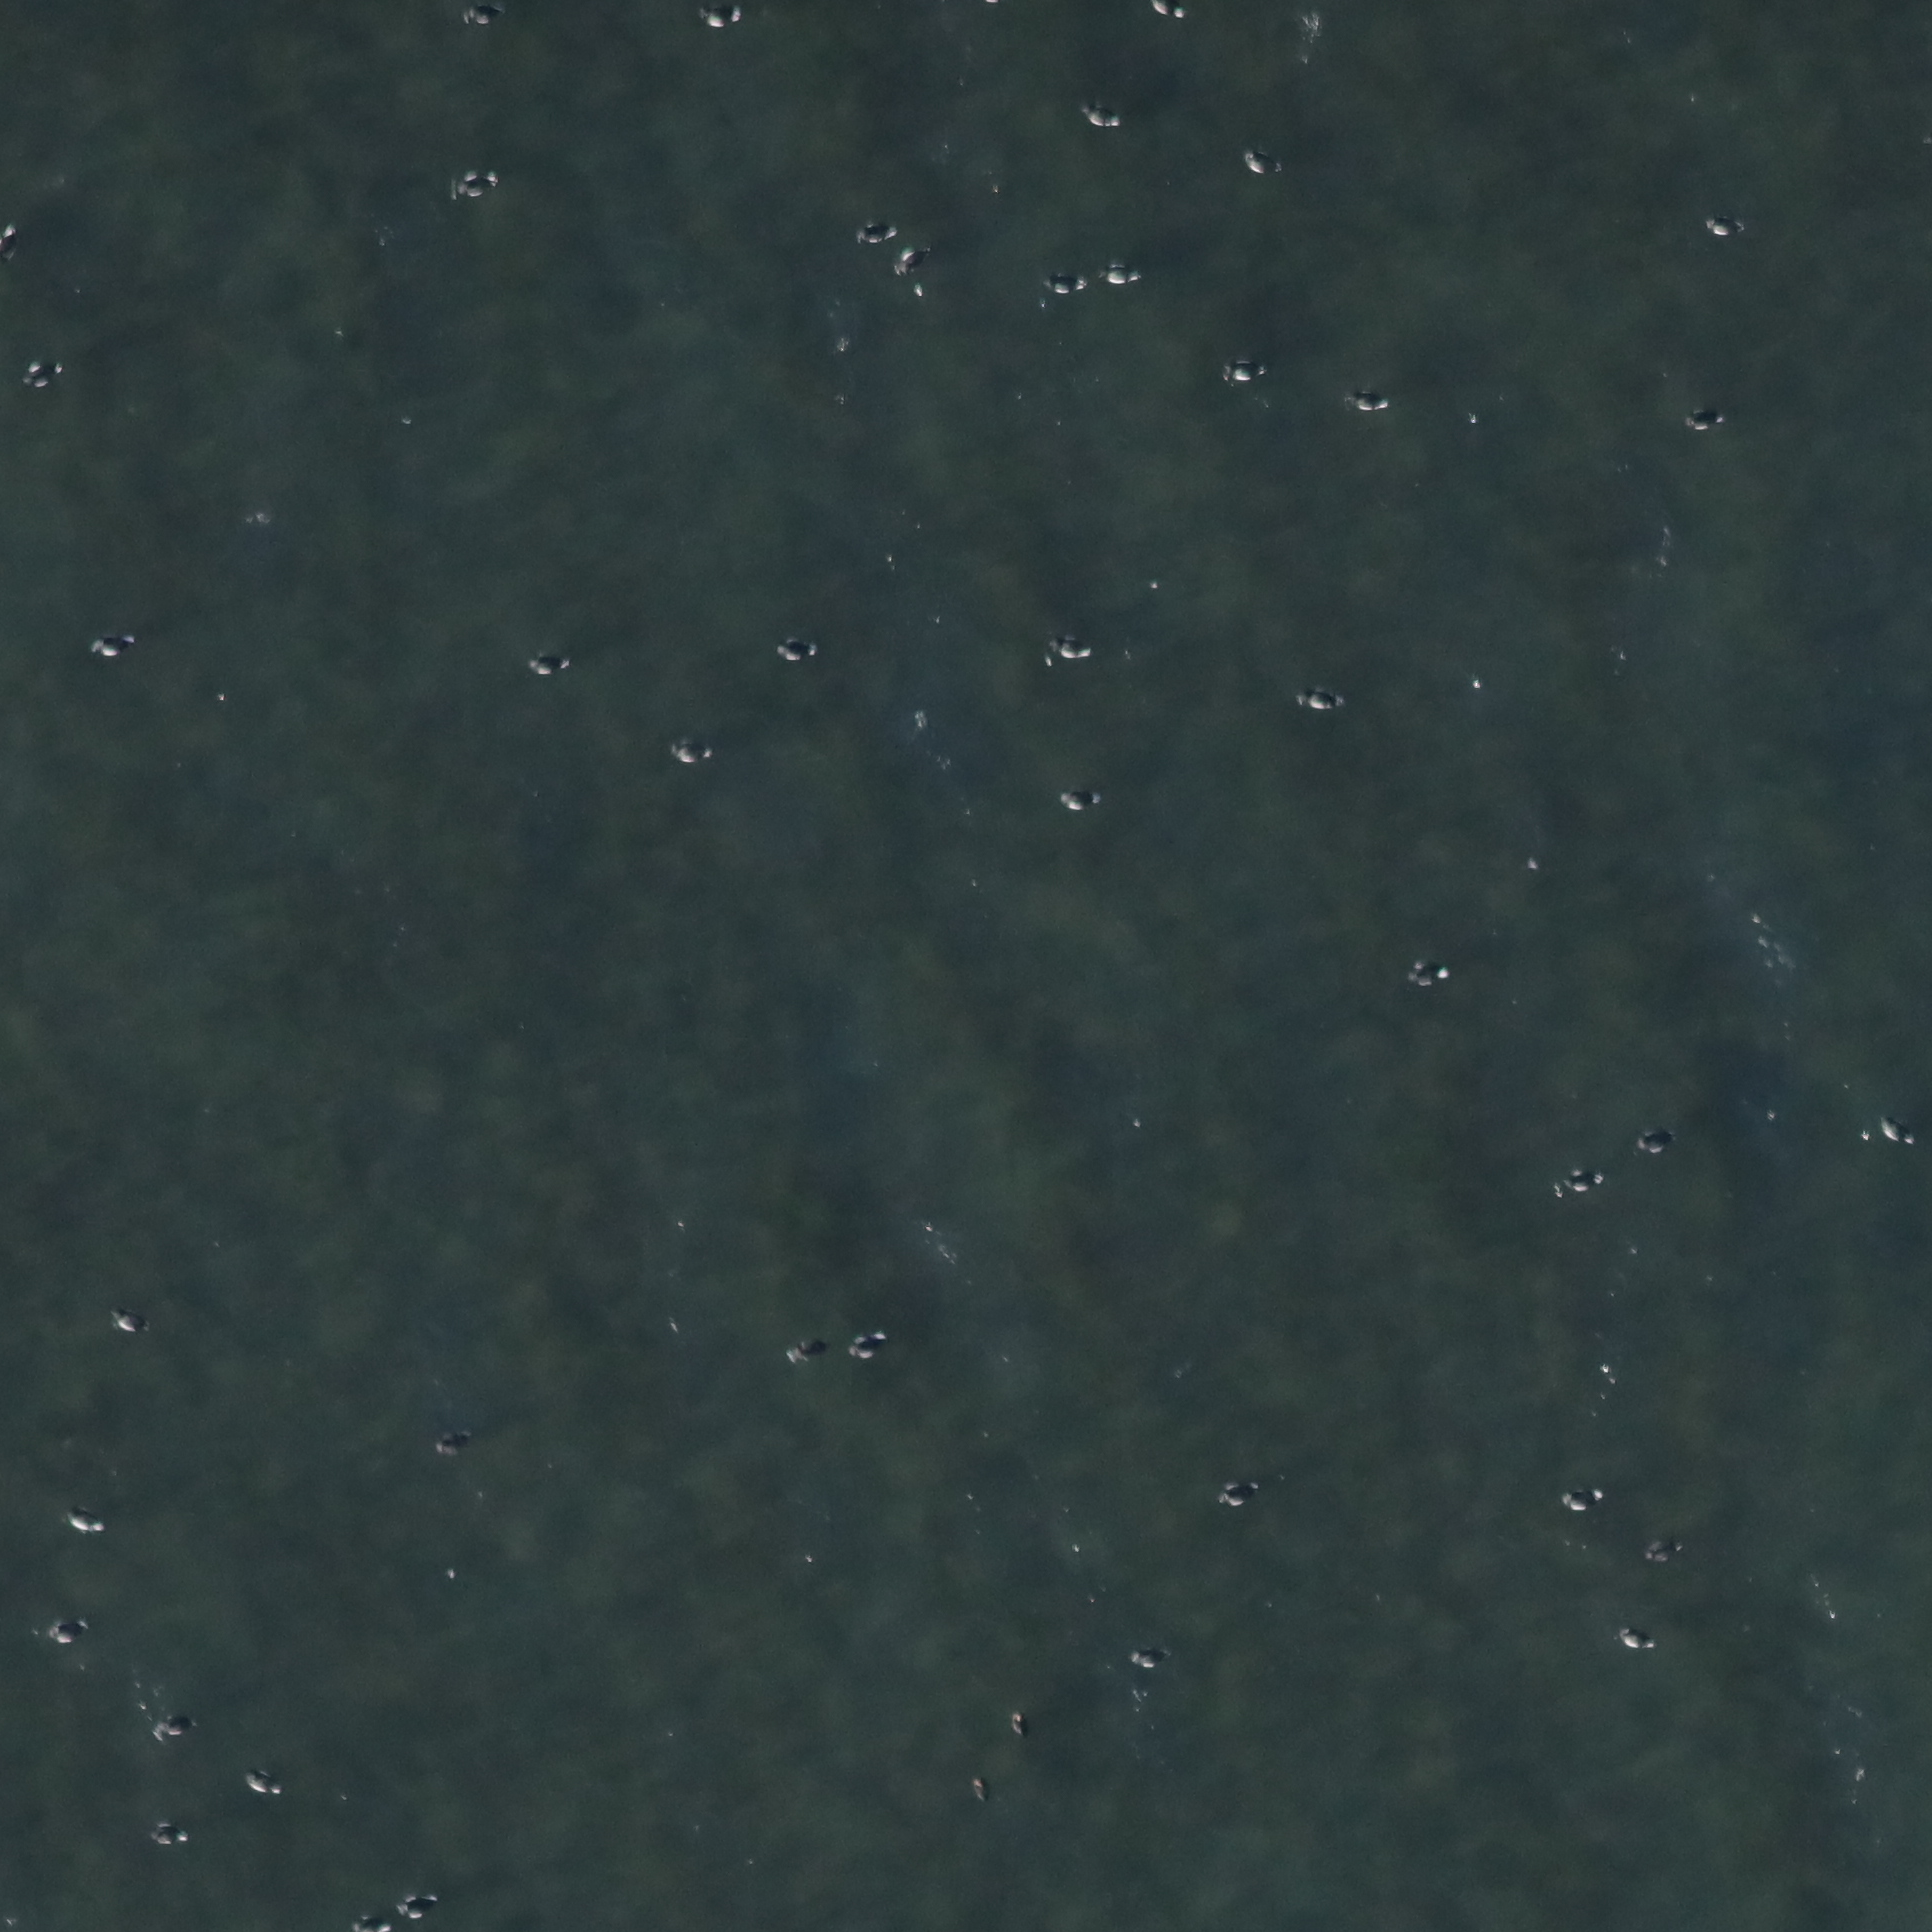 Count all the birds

45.